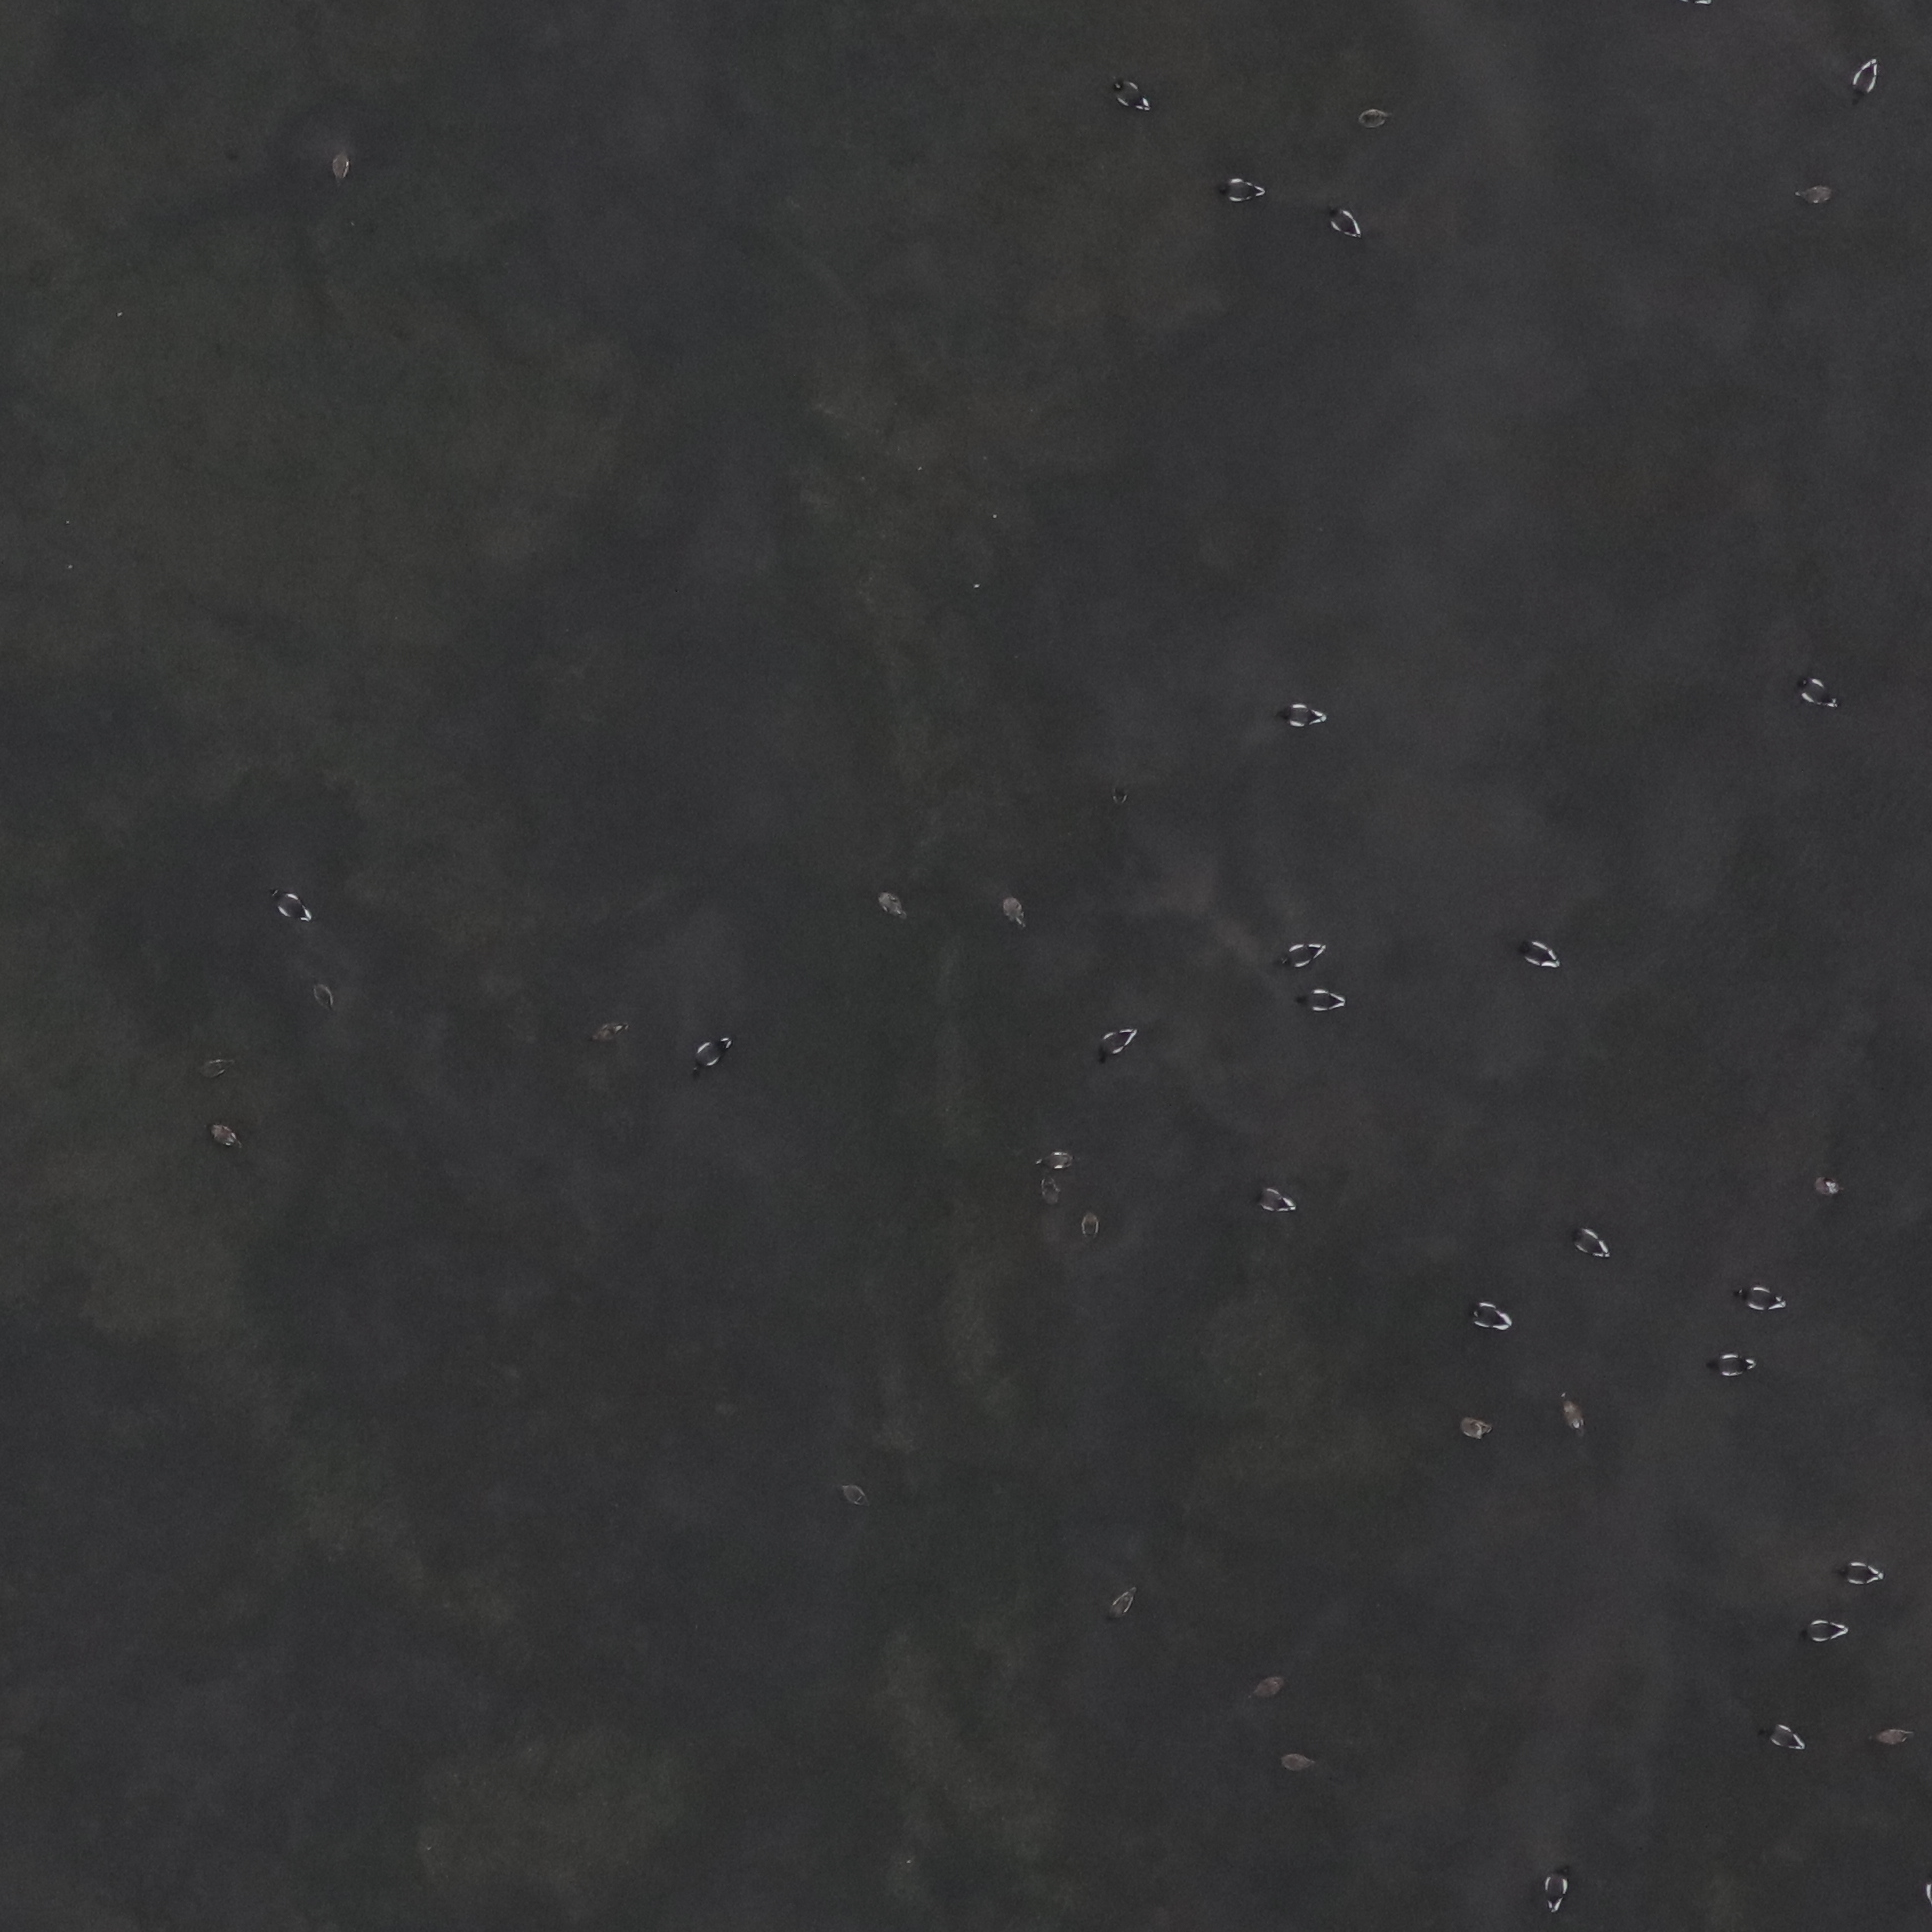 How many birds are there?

41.